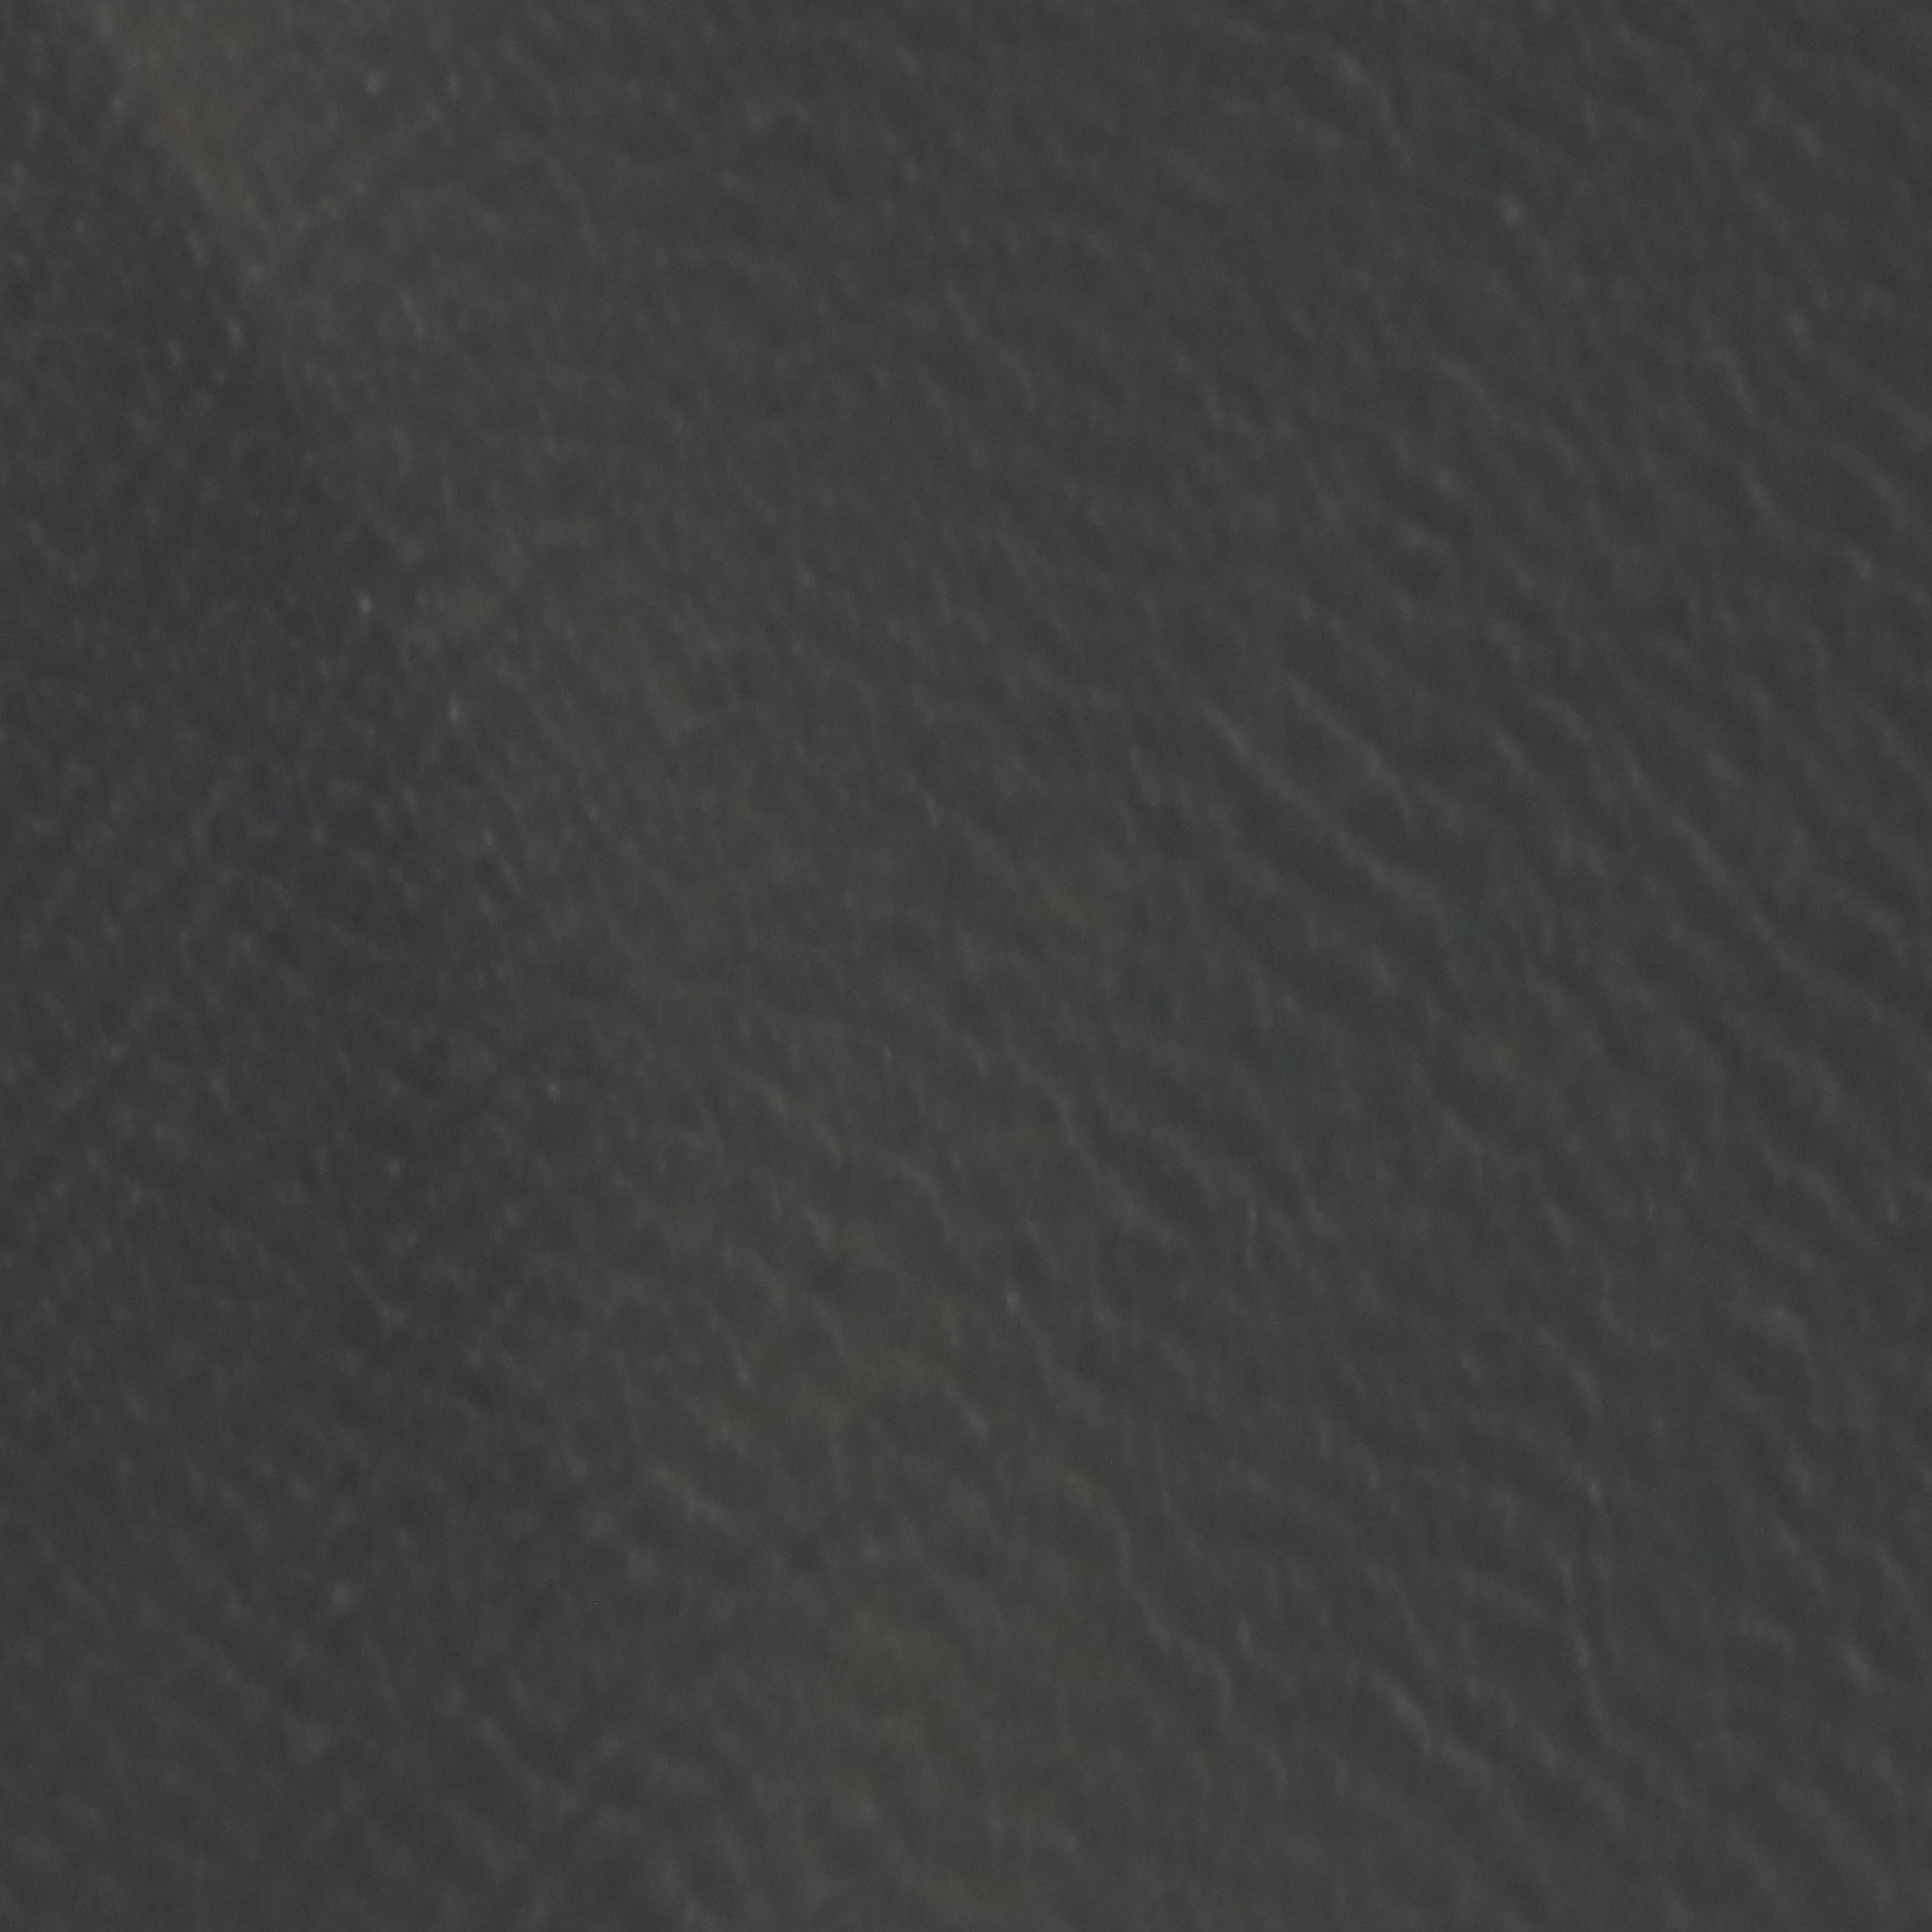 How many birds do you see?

0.